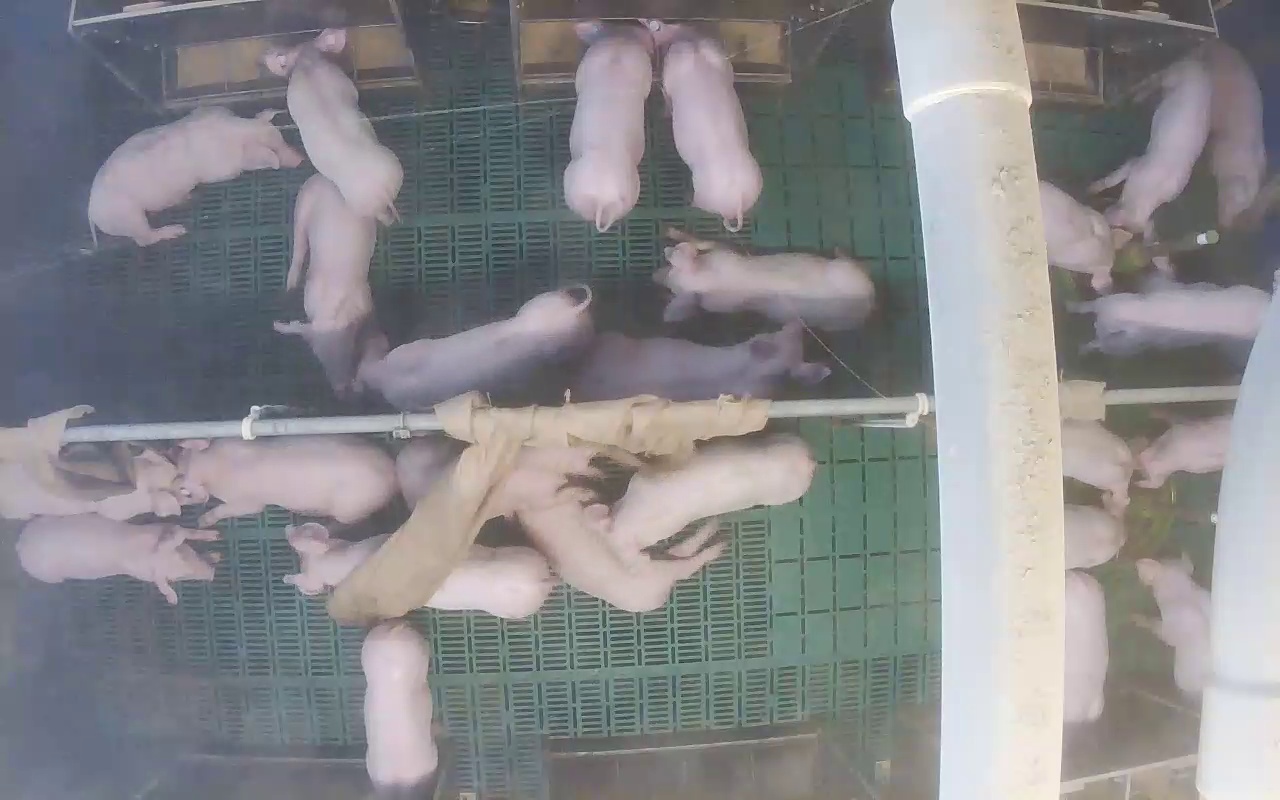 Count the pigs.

26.